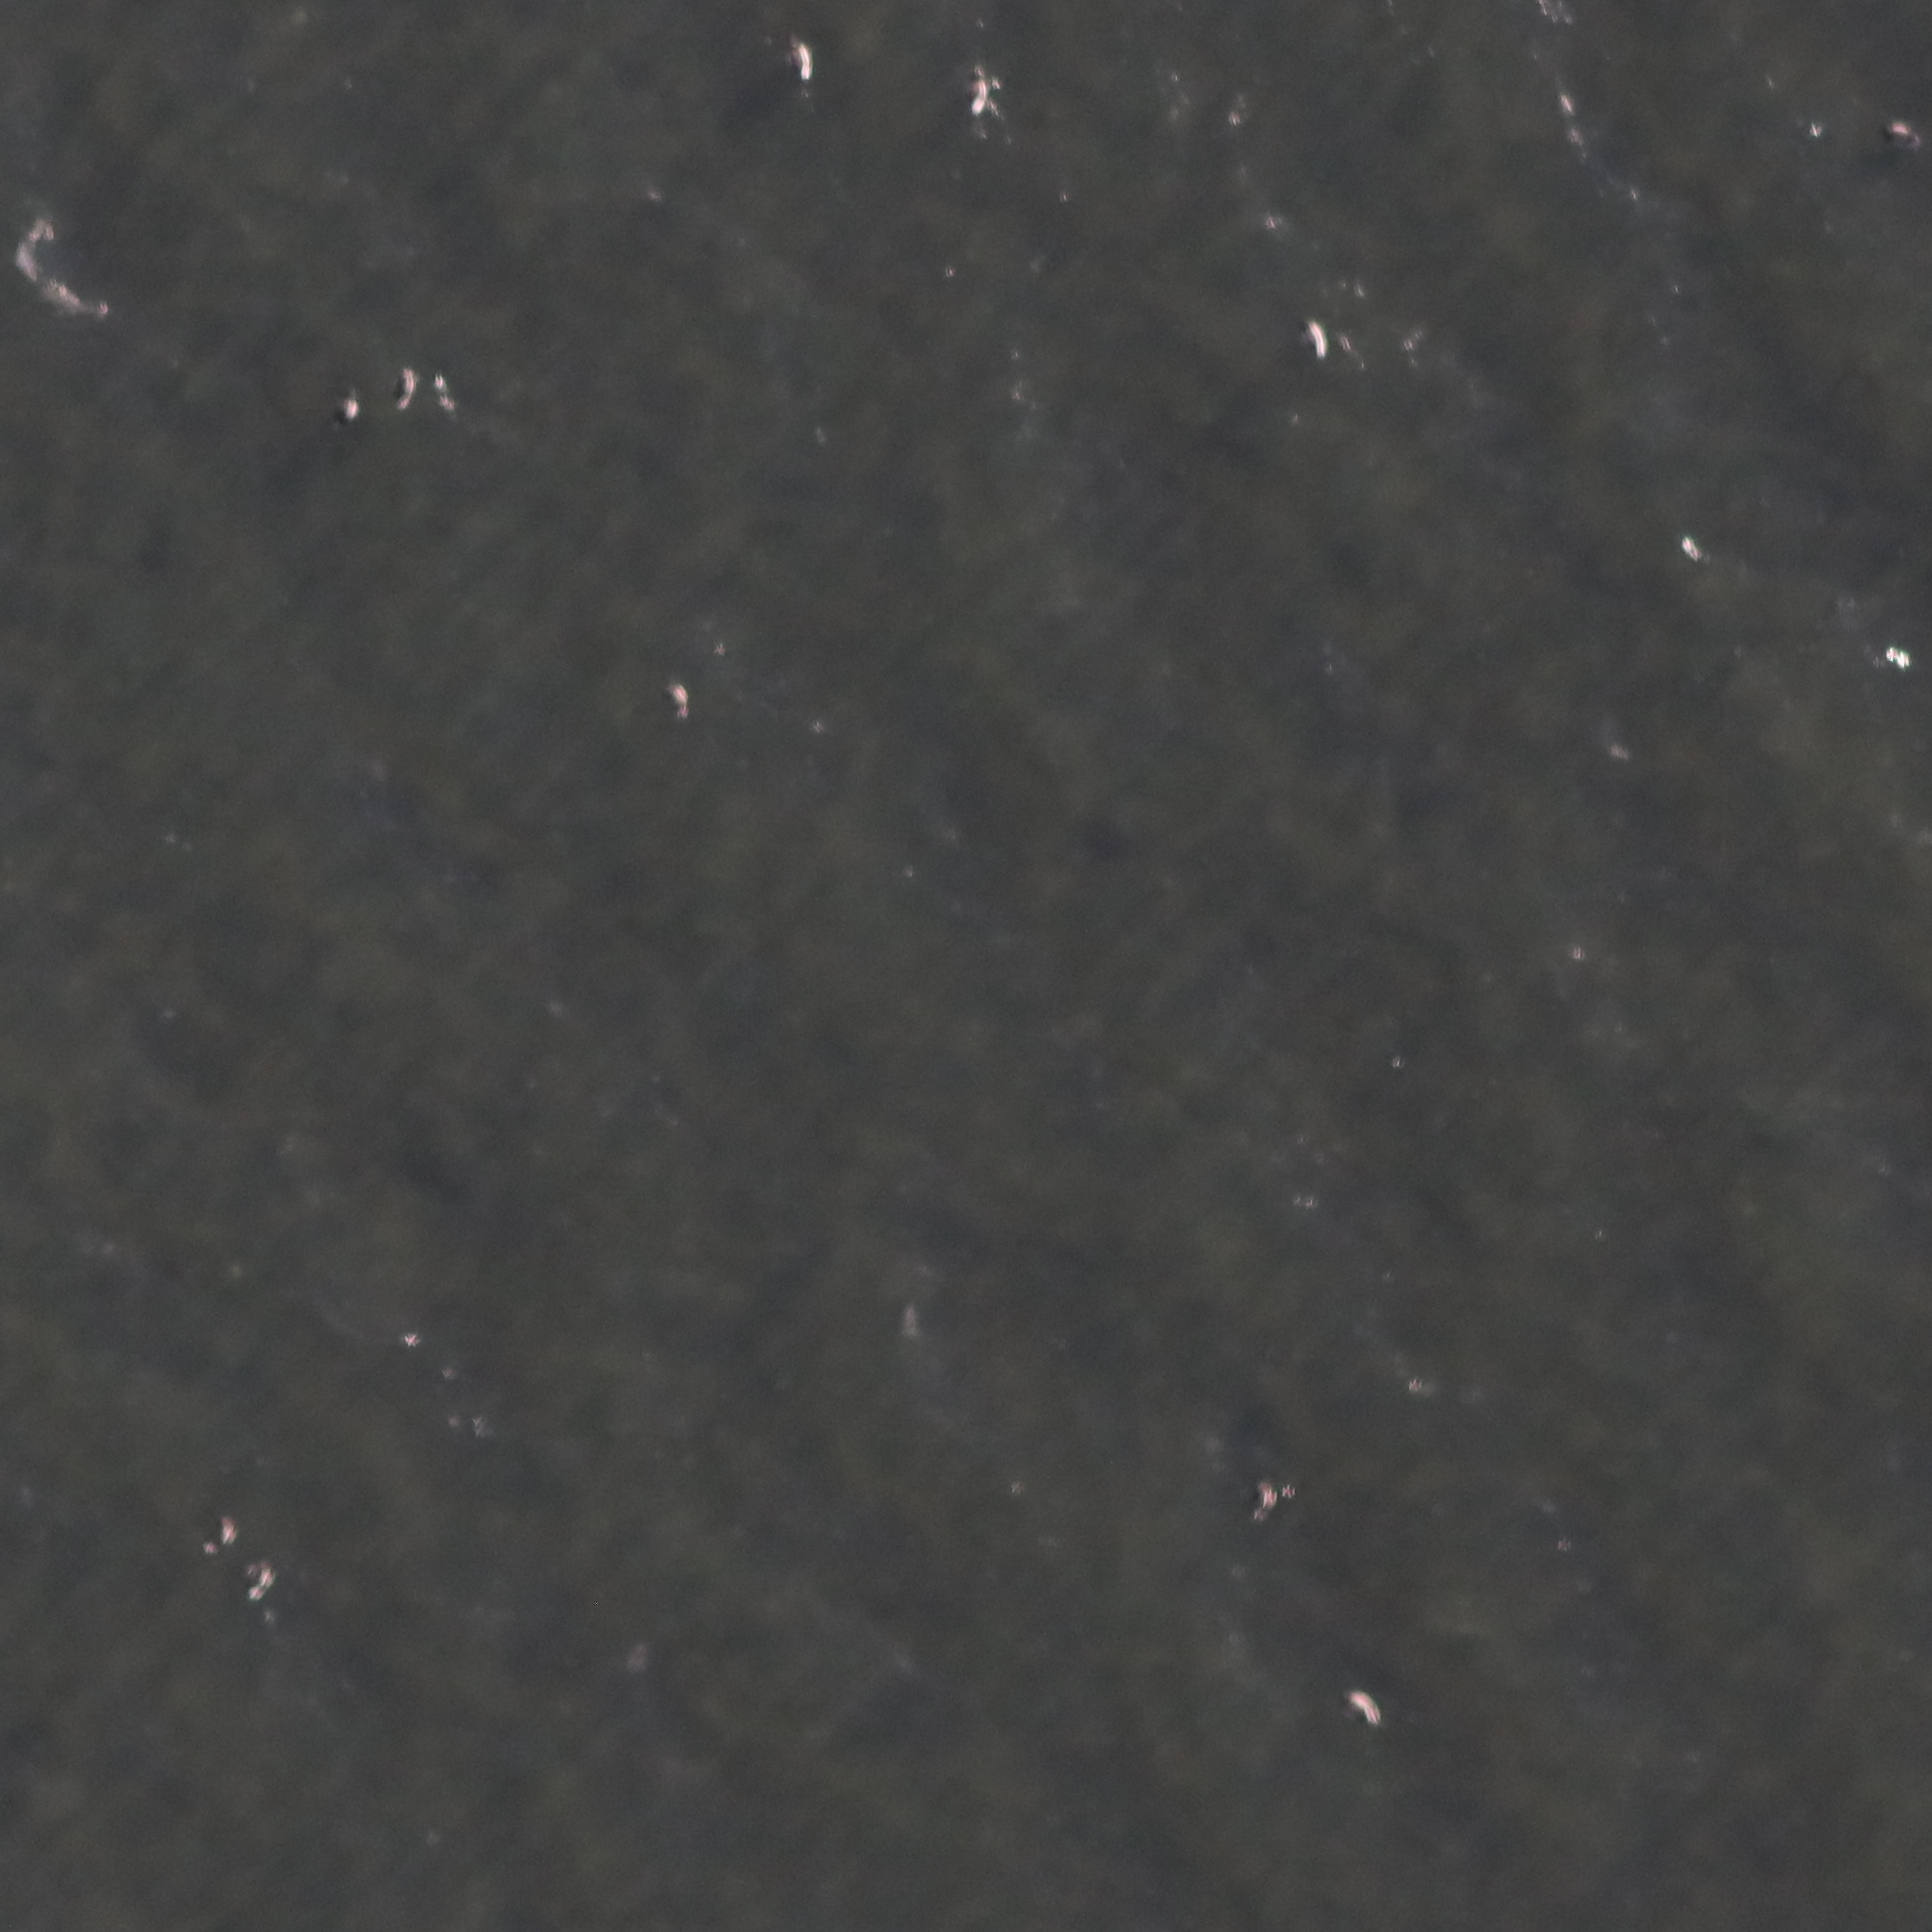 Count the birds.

11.